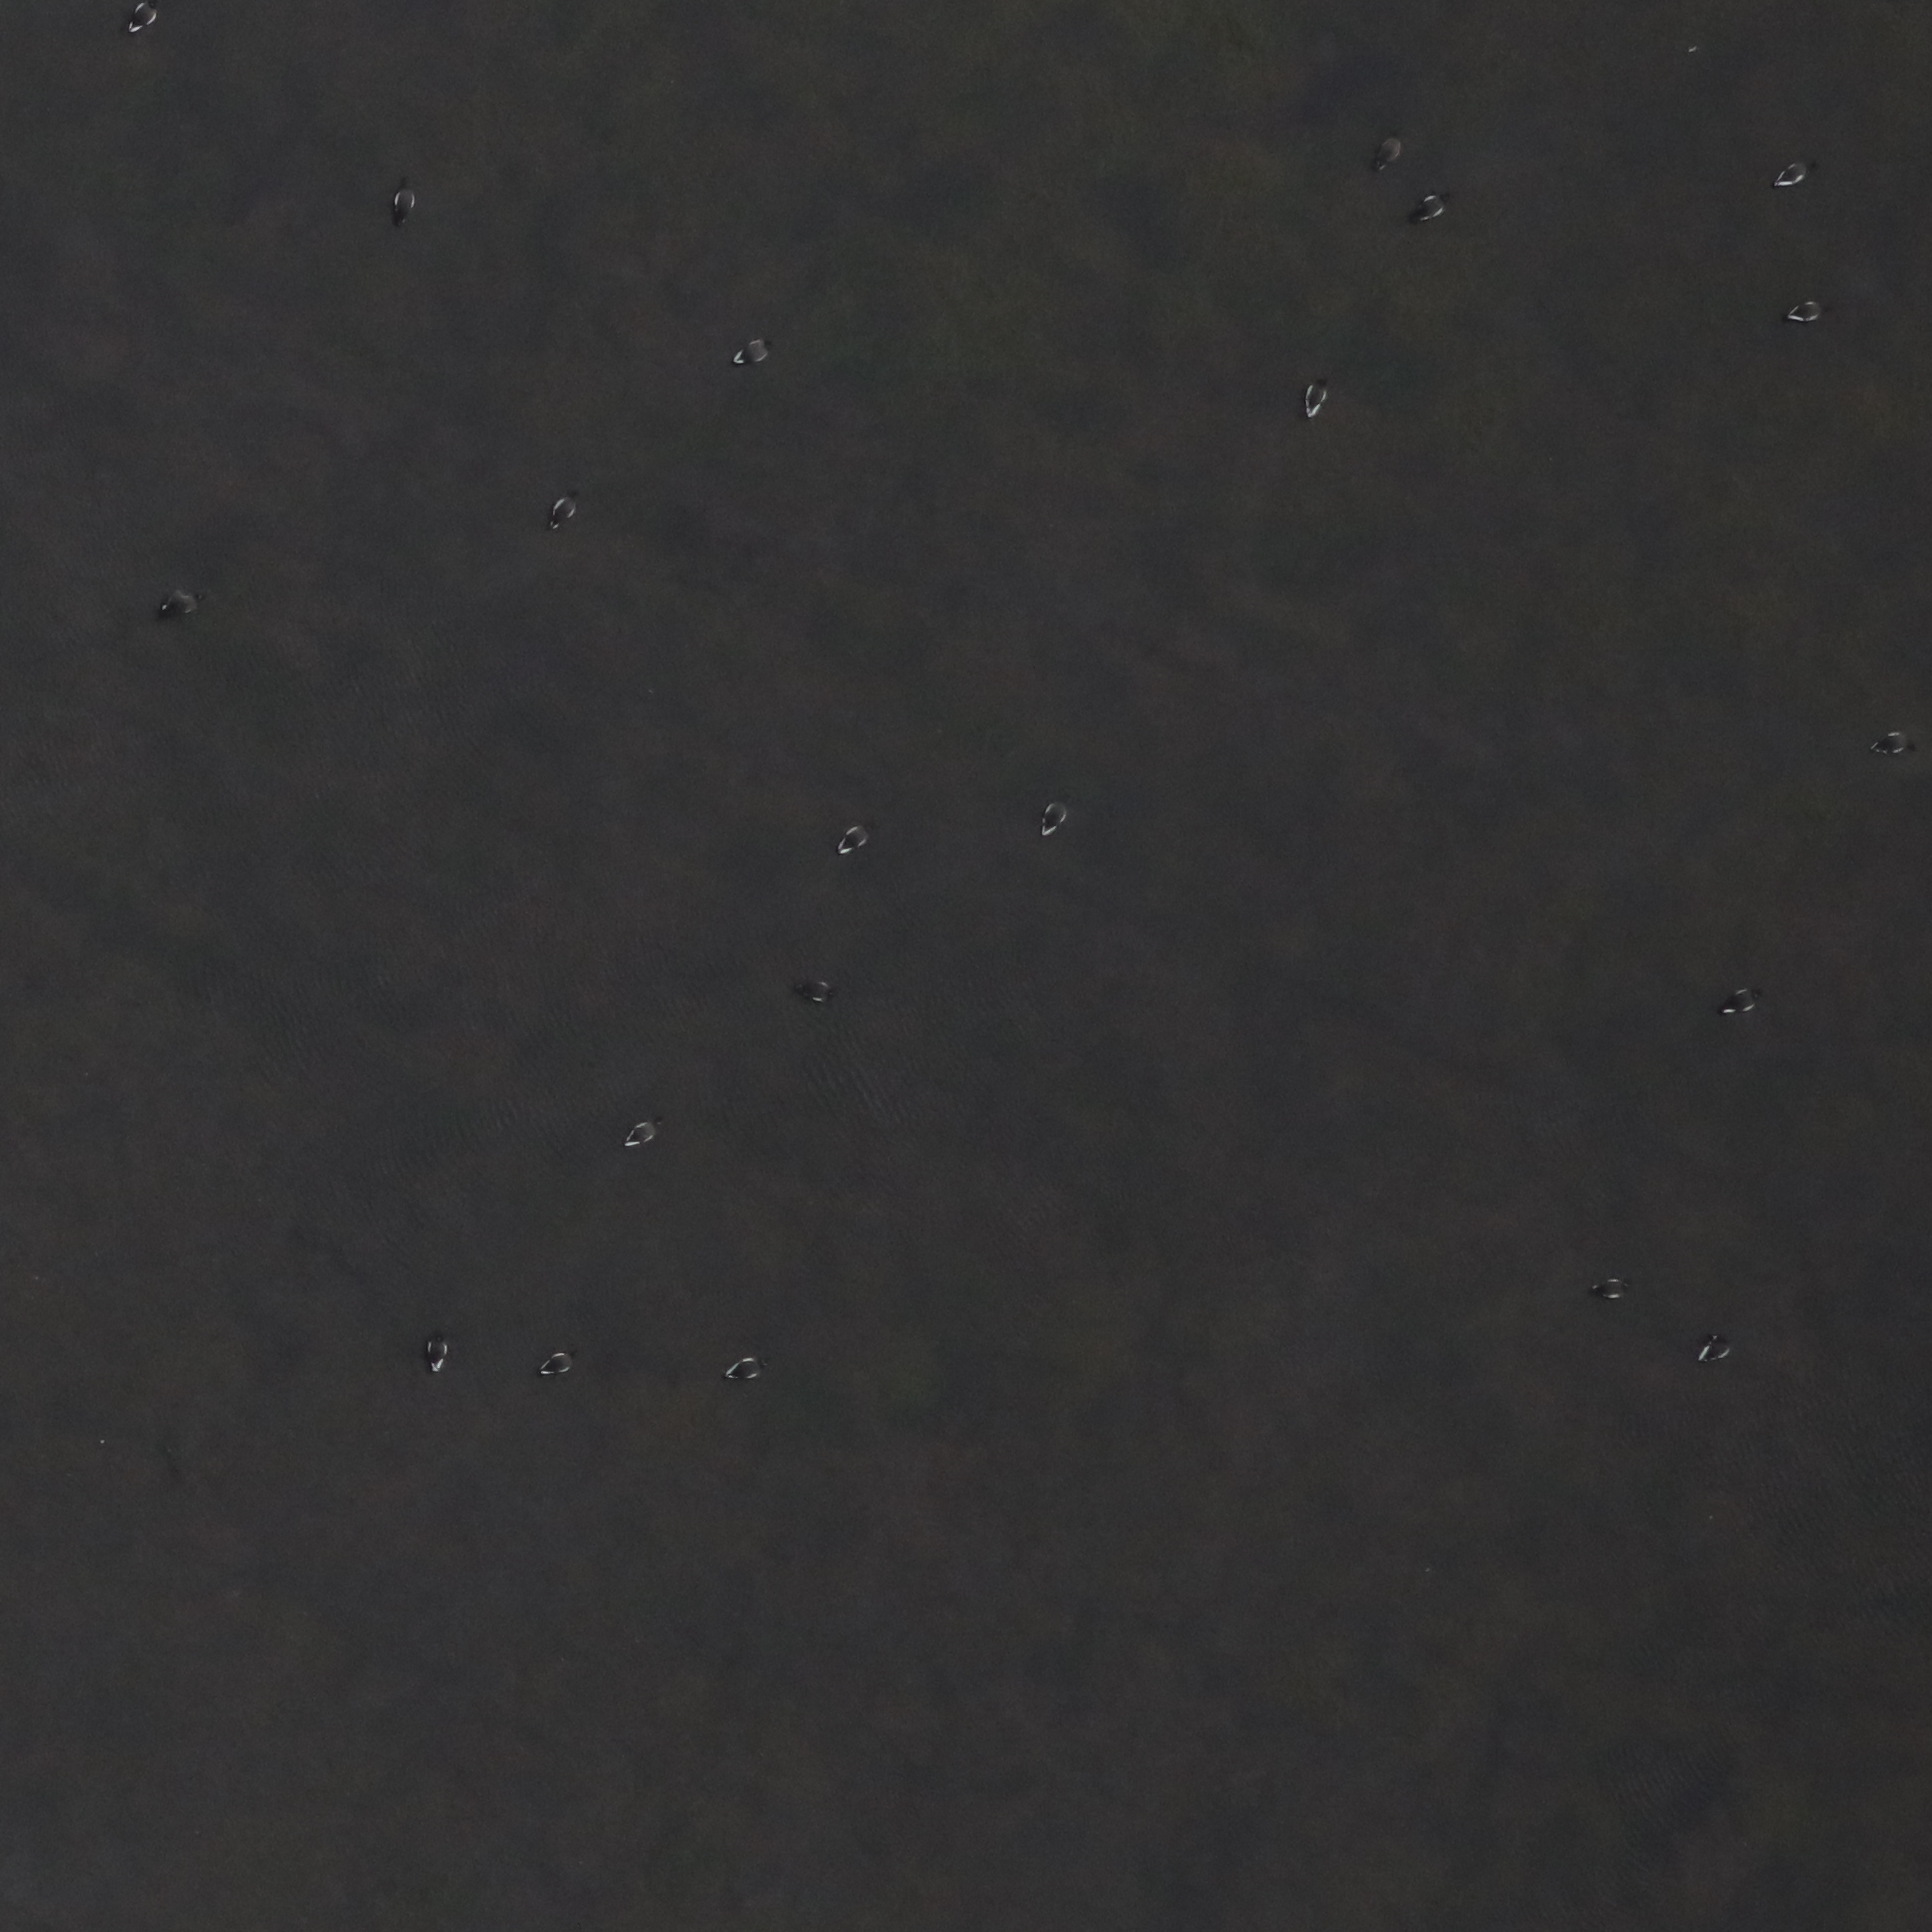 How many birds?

21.